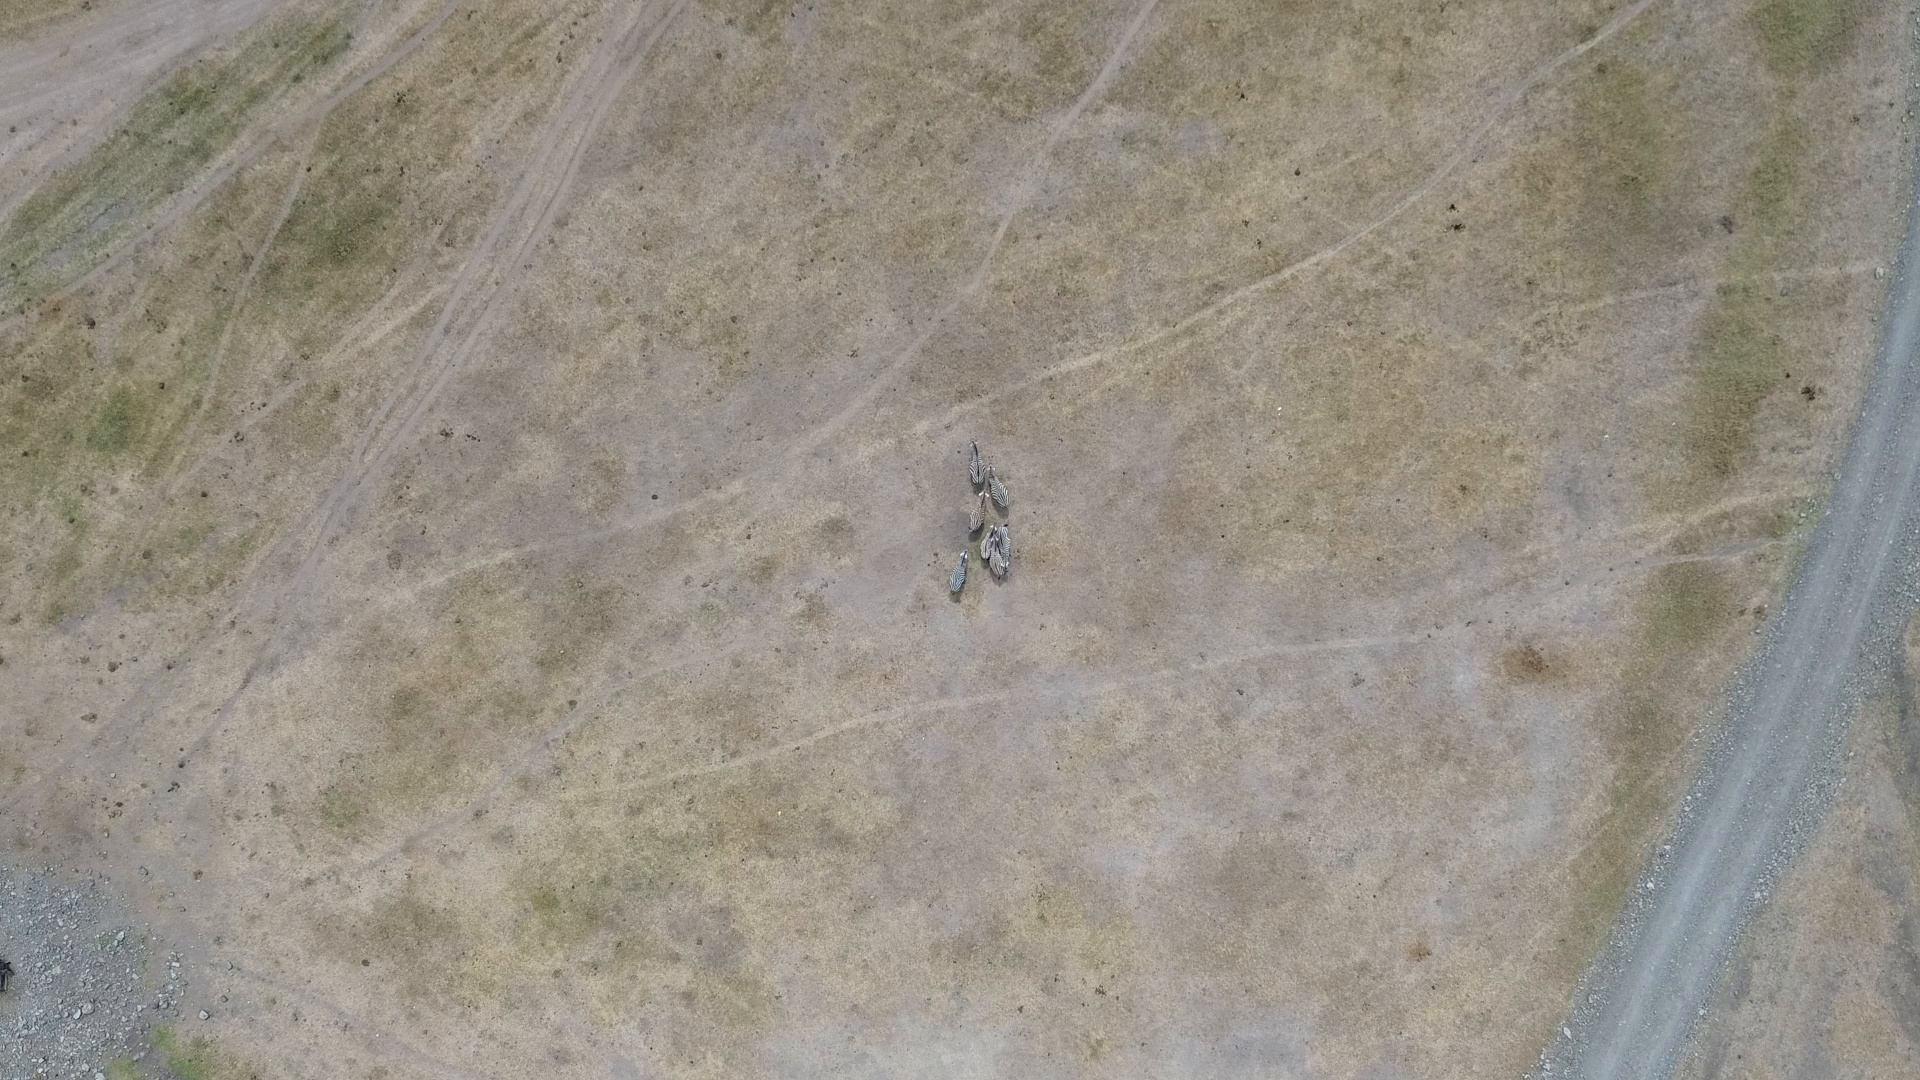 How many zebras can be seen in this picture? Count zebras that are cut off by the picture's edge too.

7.